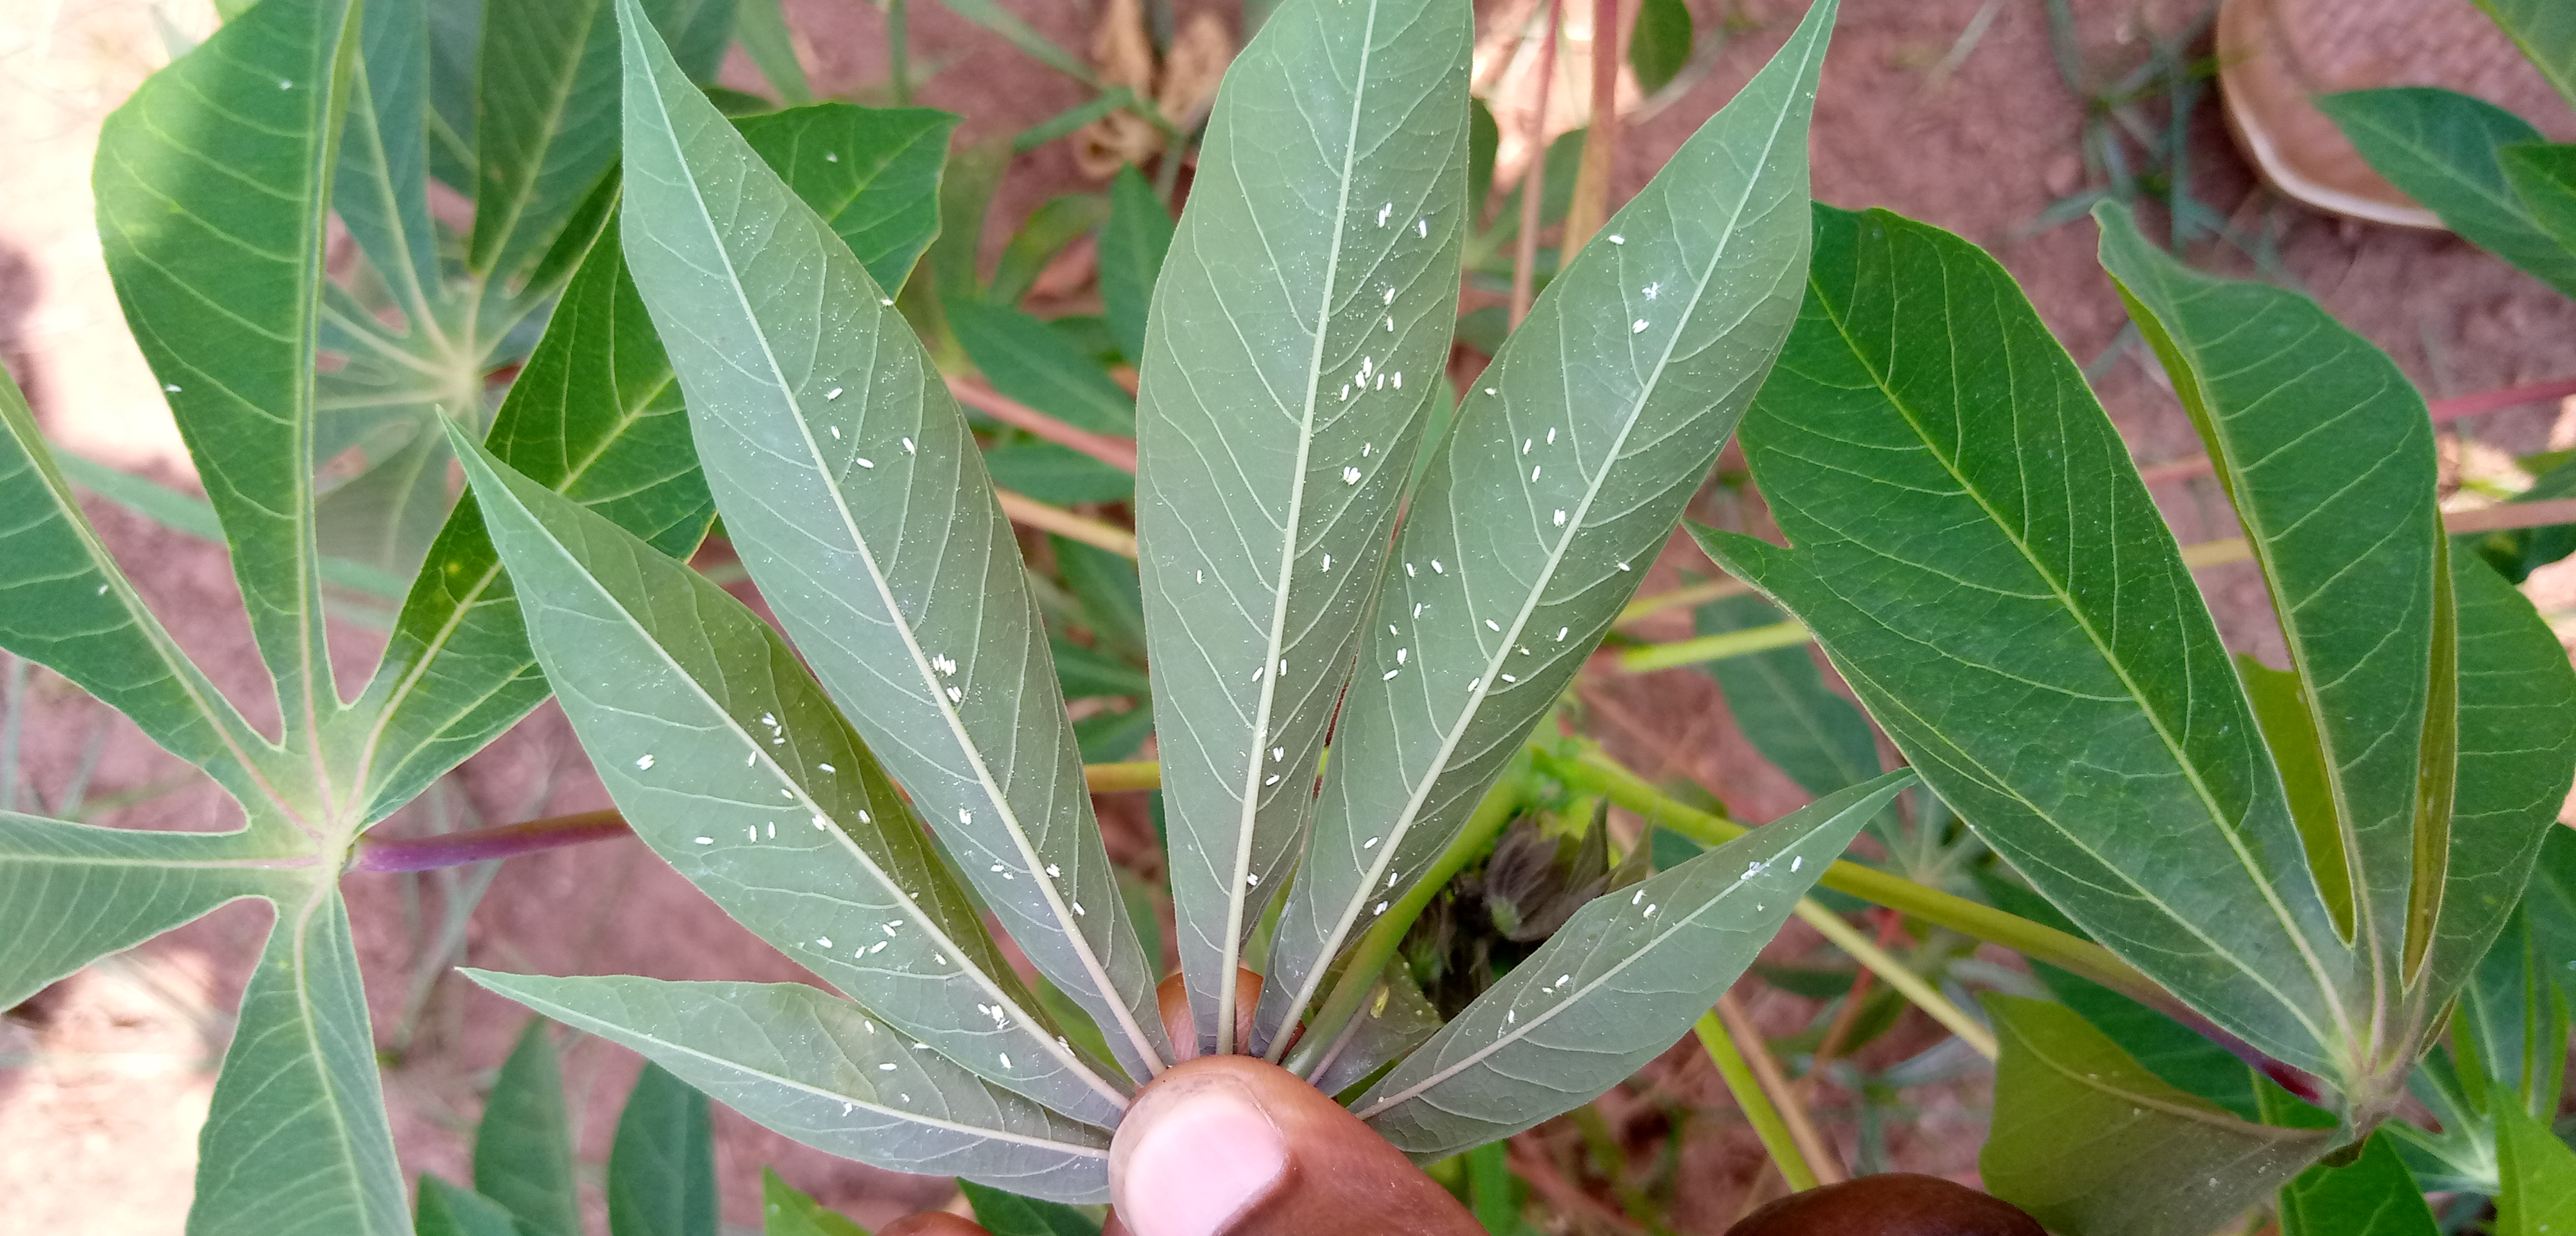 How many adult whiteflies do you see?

101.